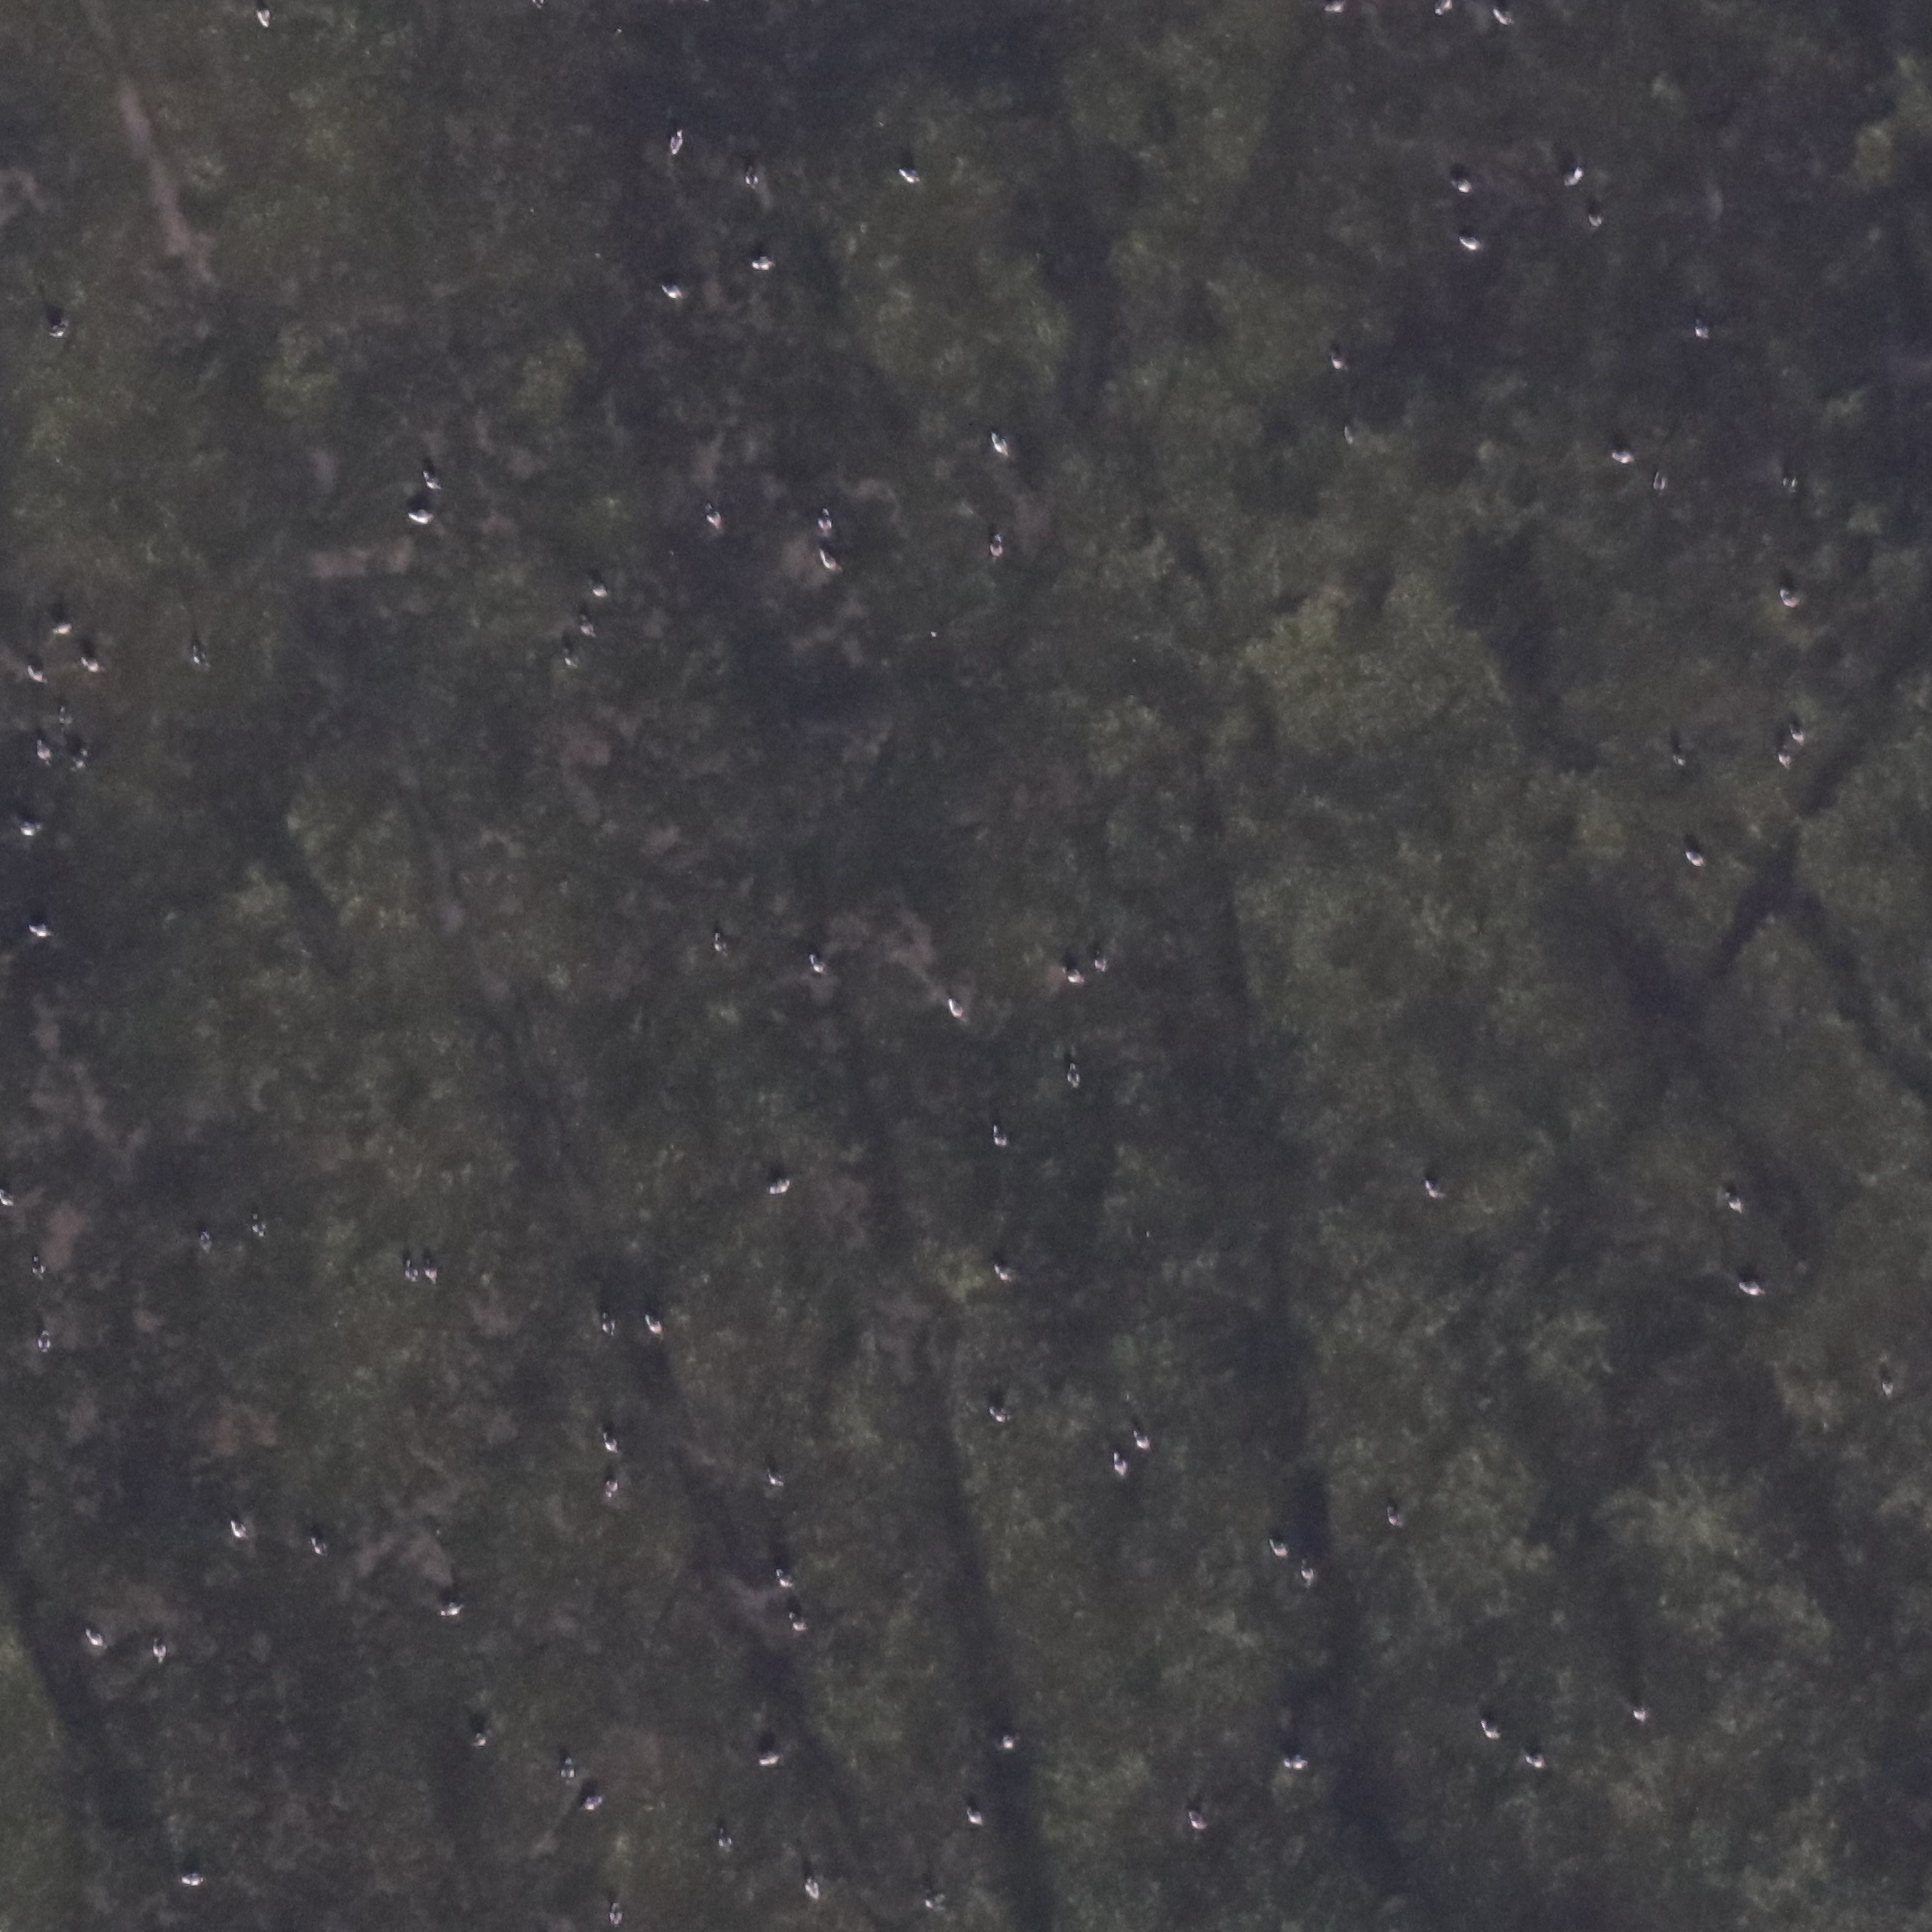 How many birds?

97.